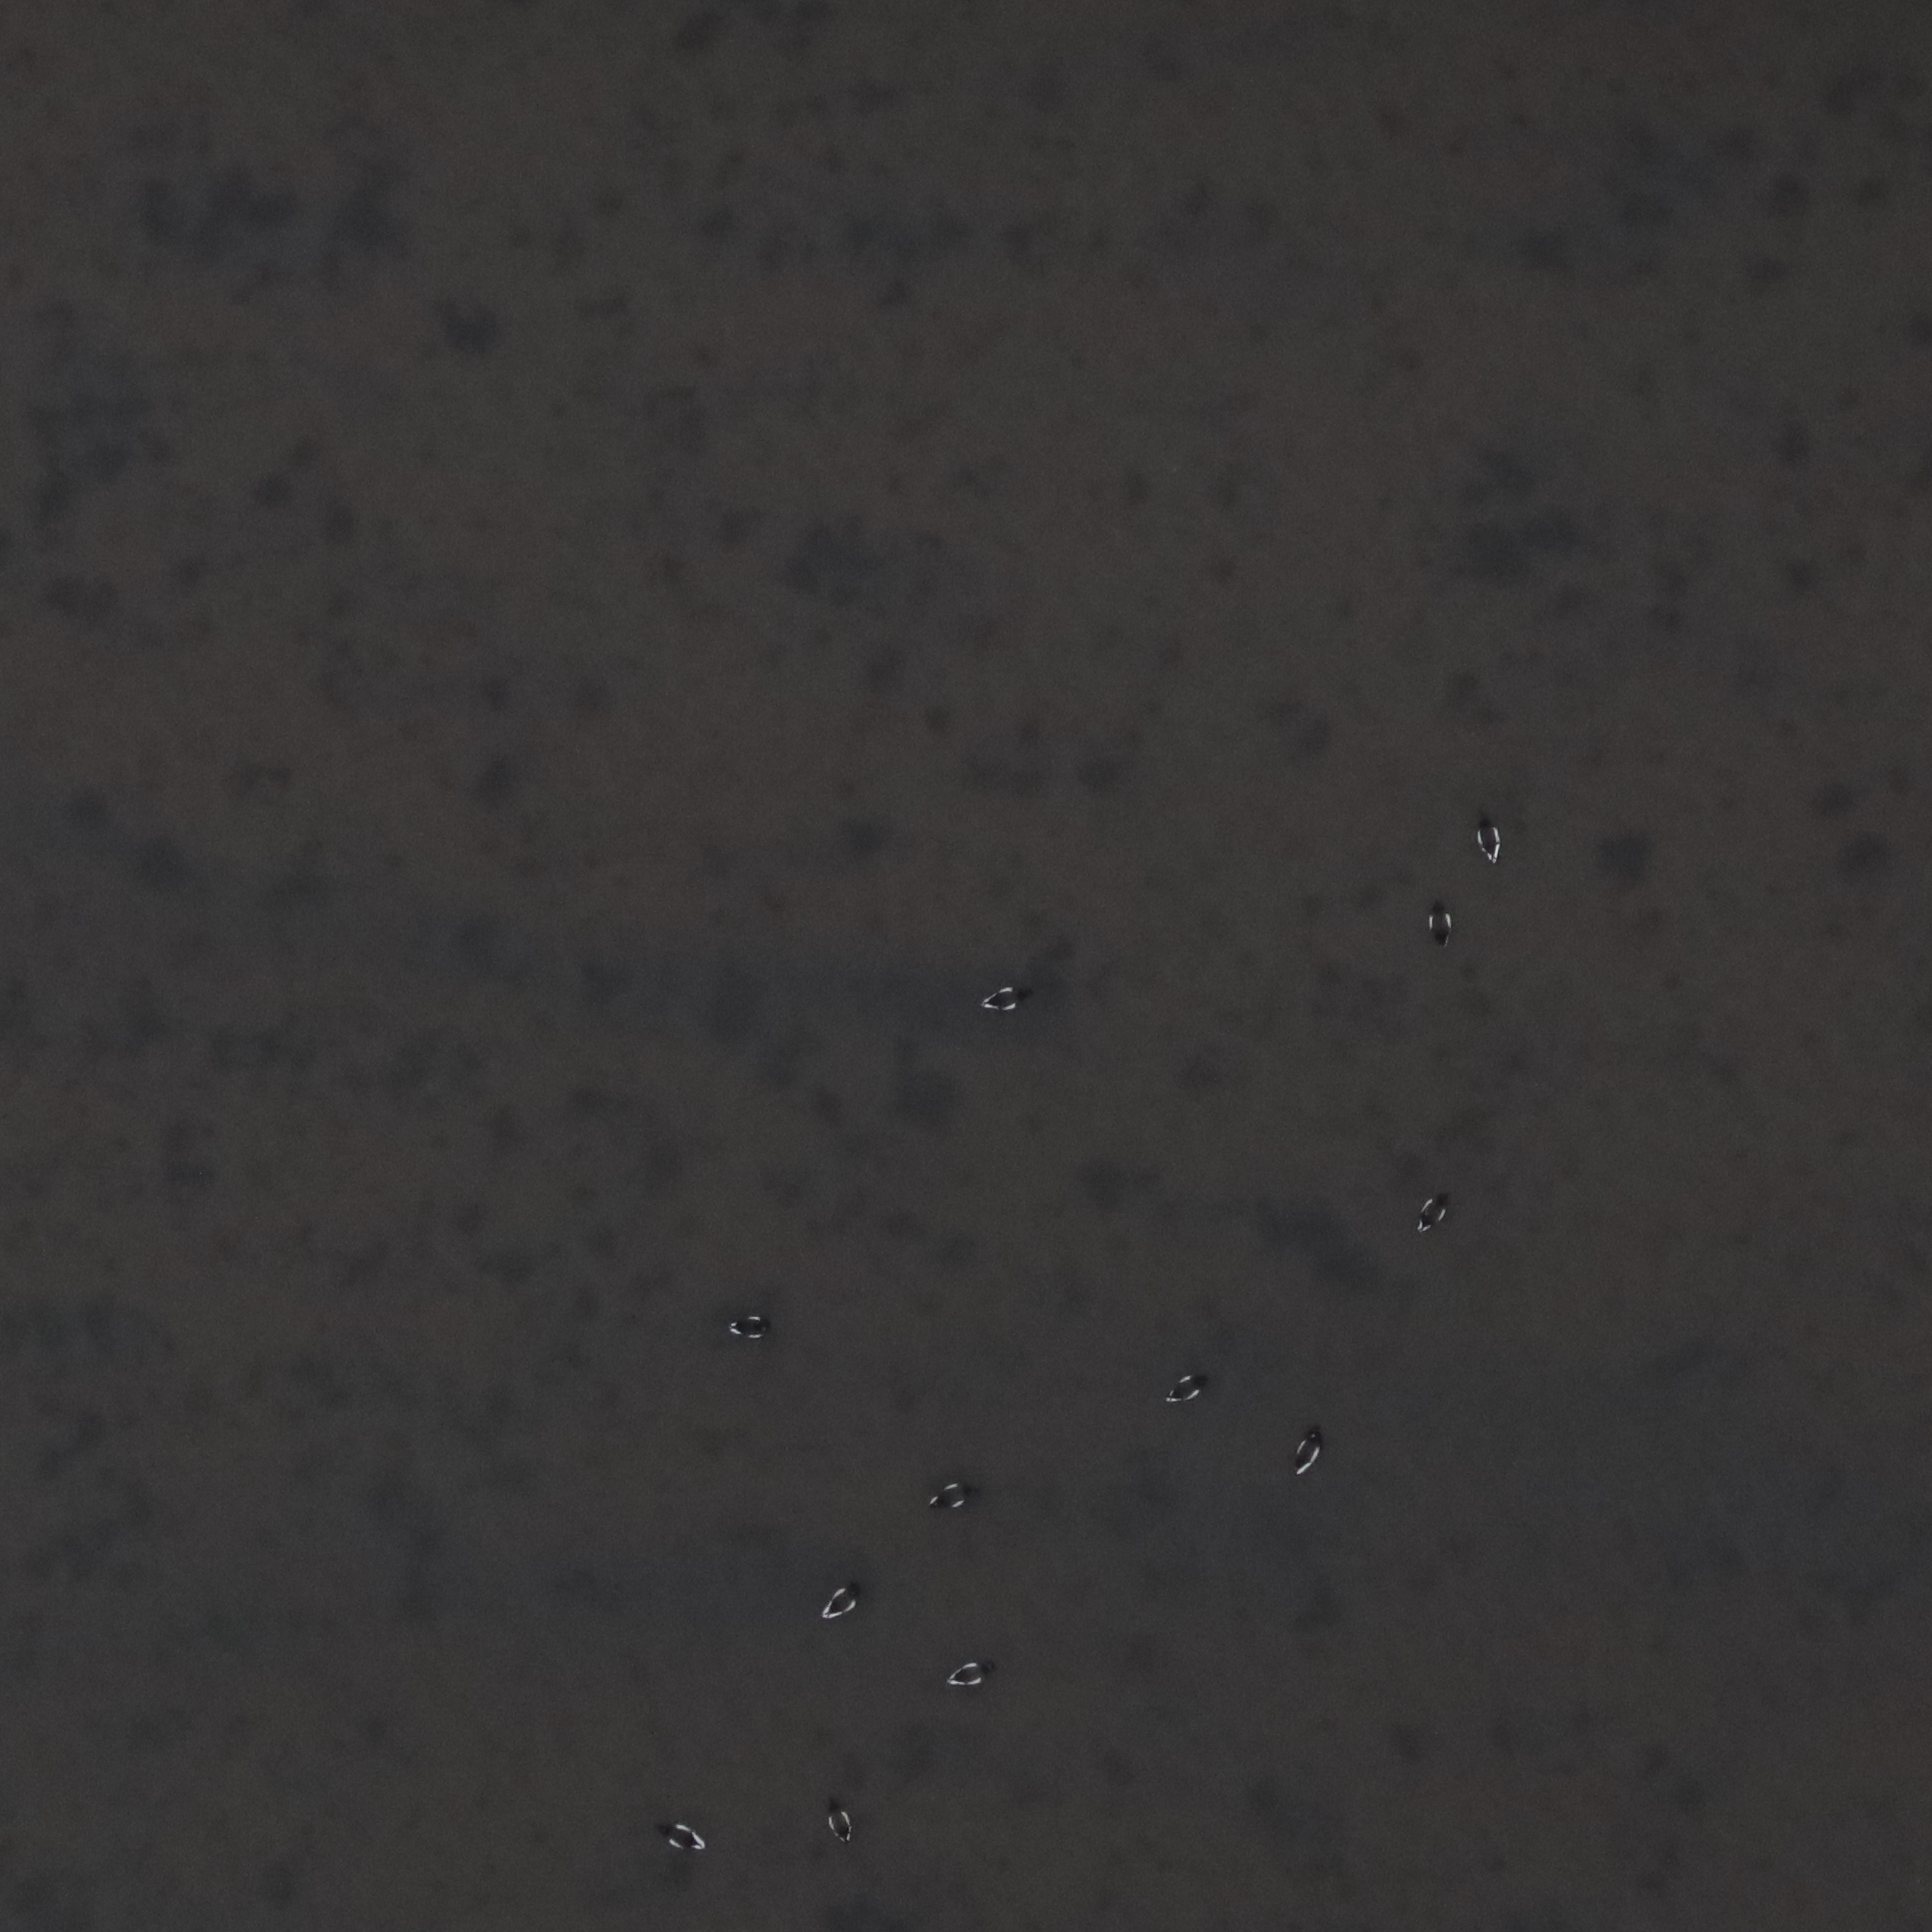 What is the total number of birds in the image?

12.